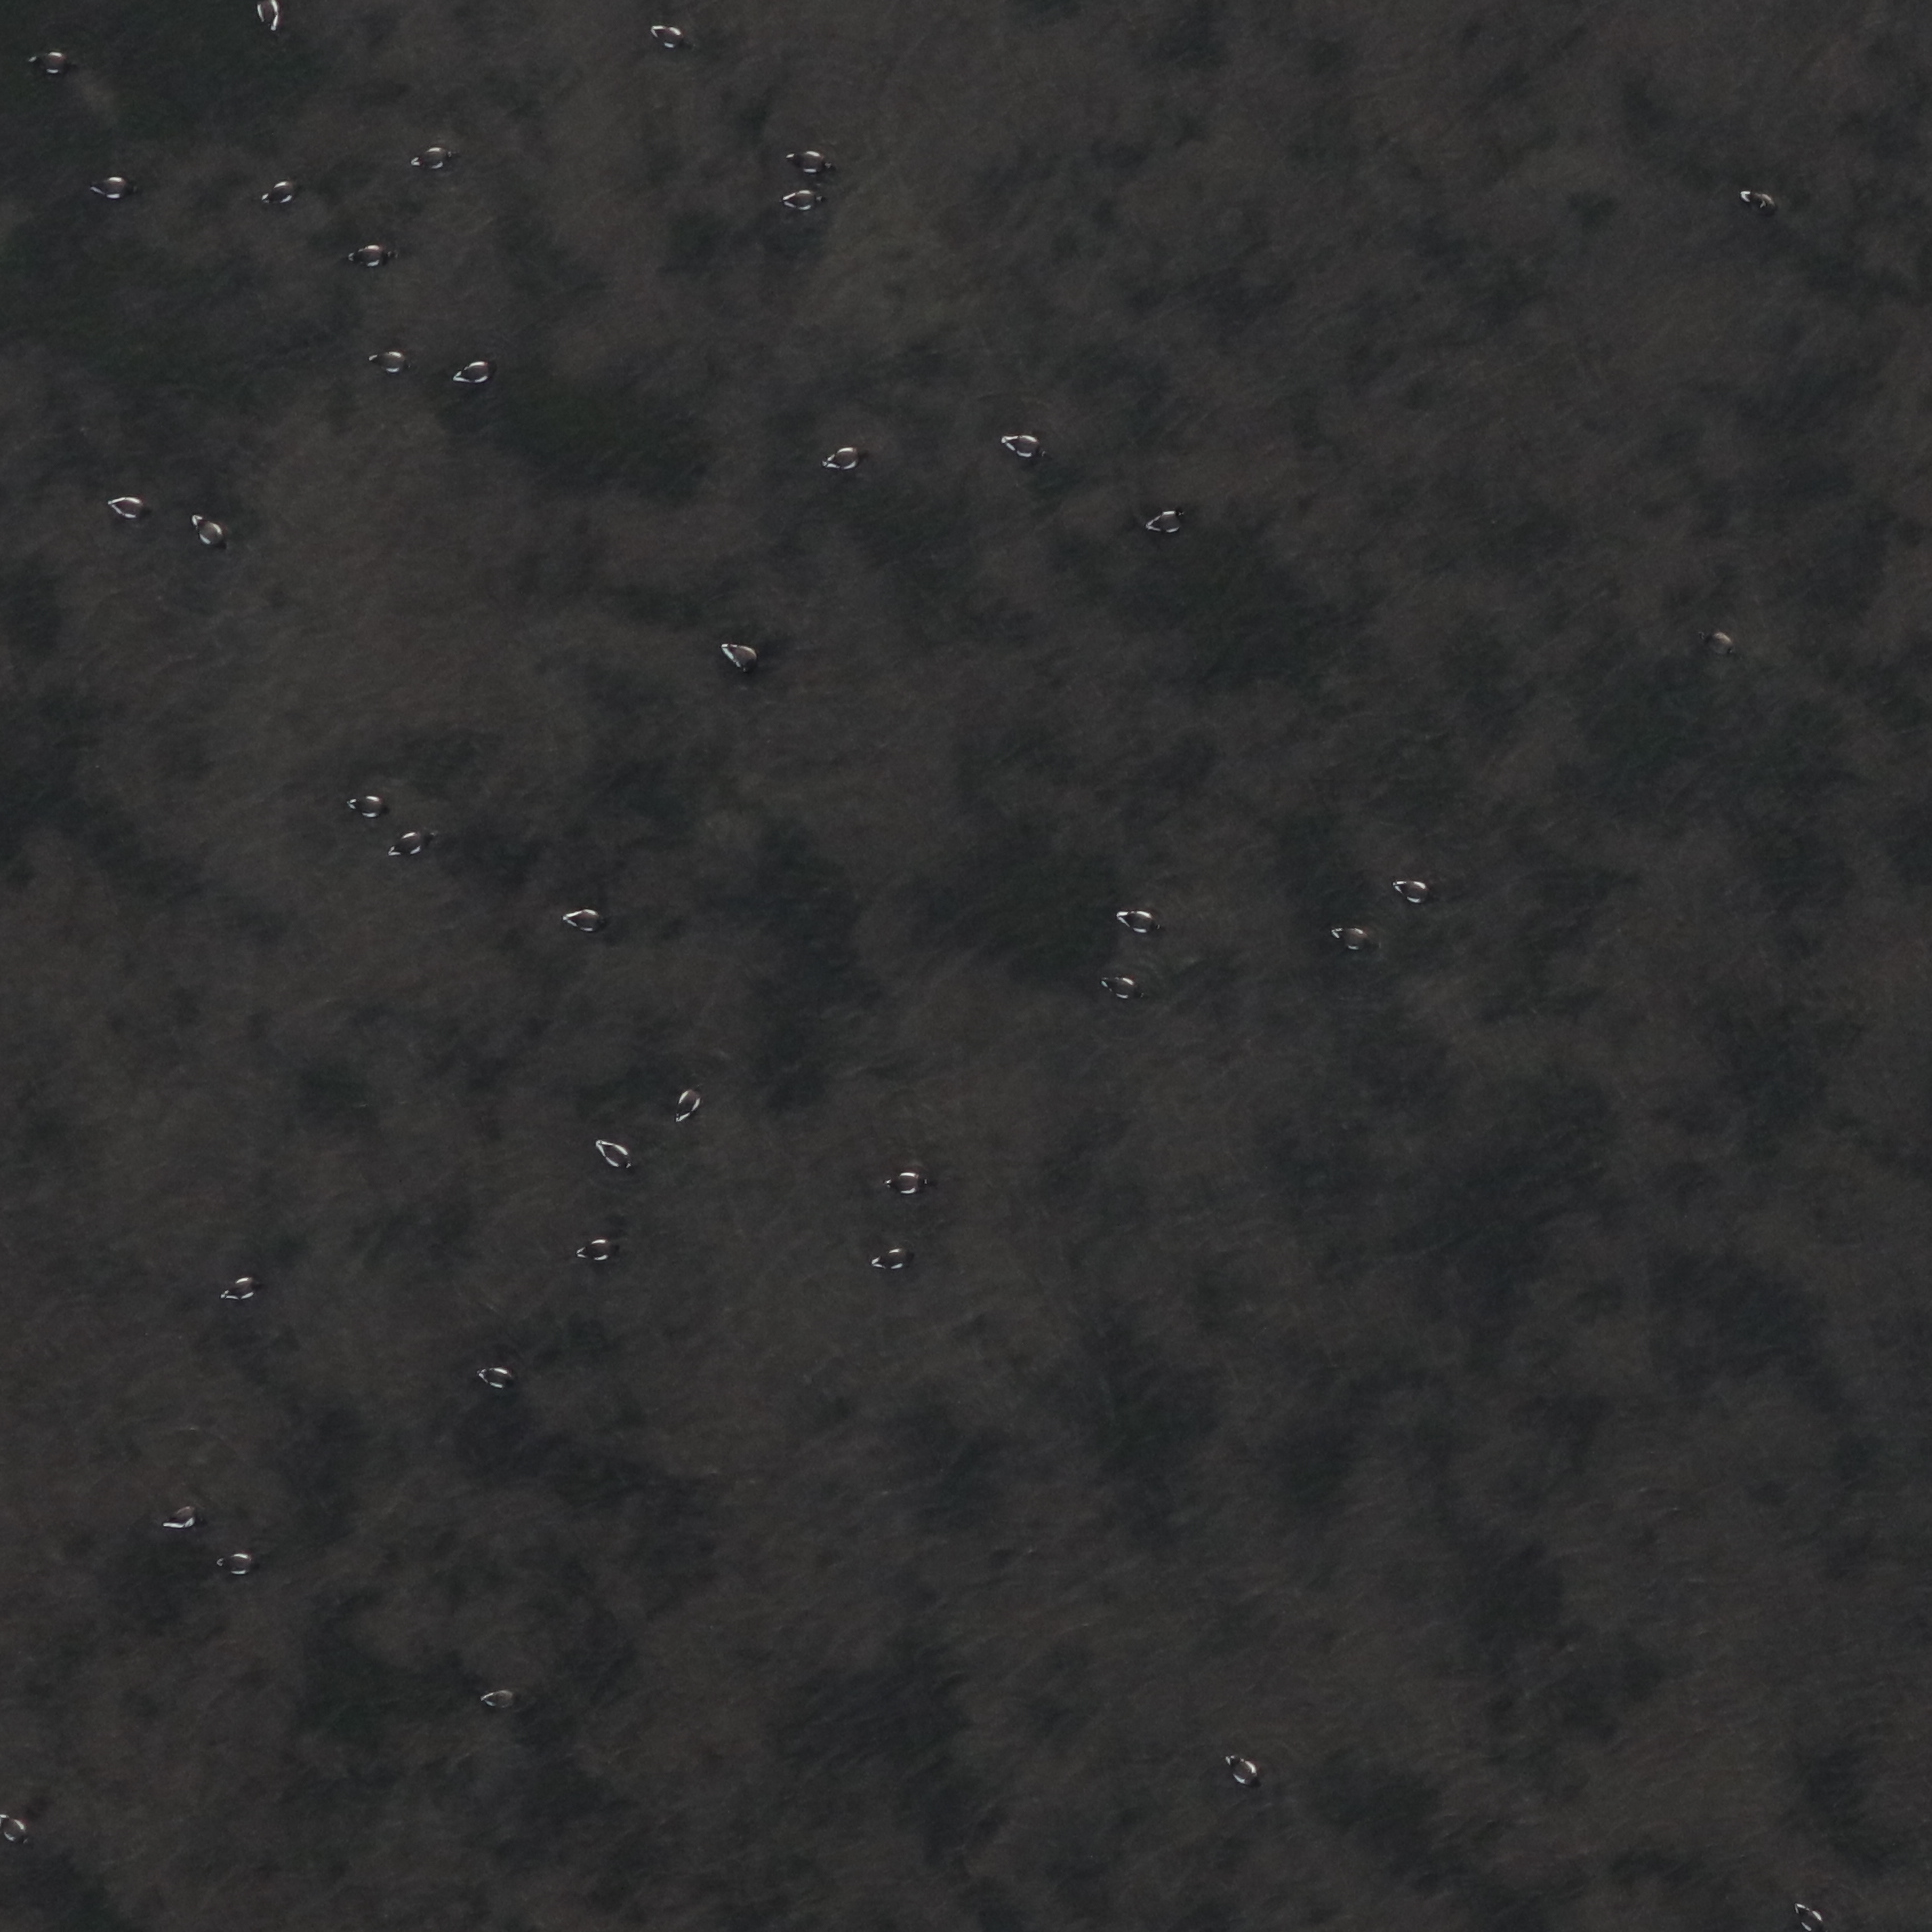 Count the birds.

39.